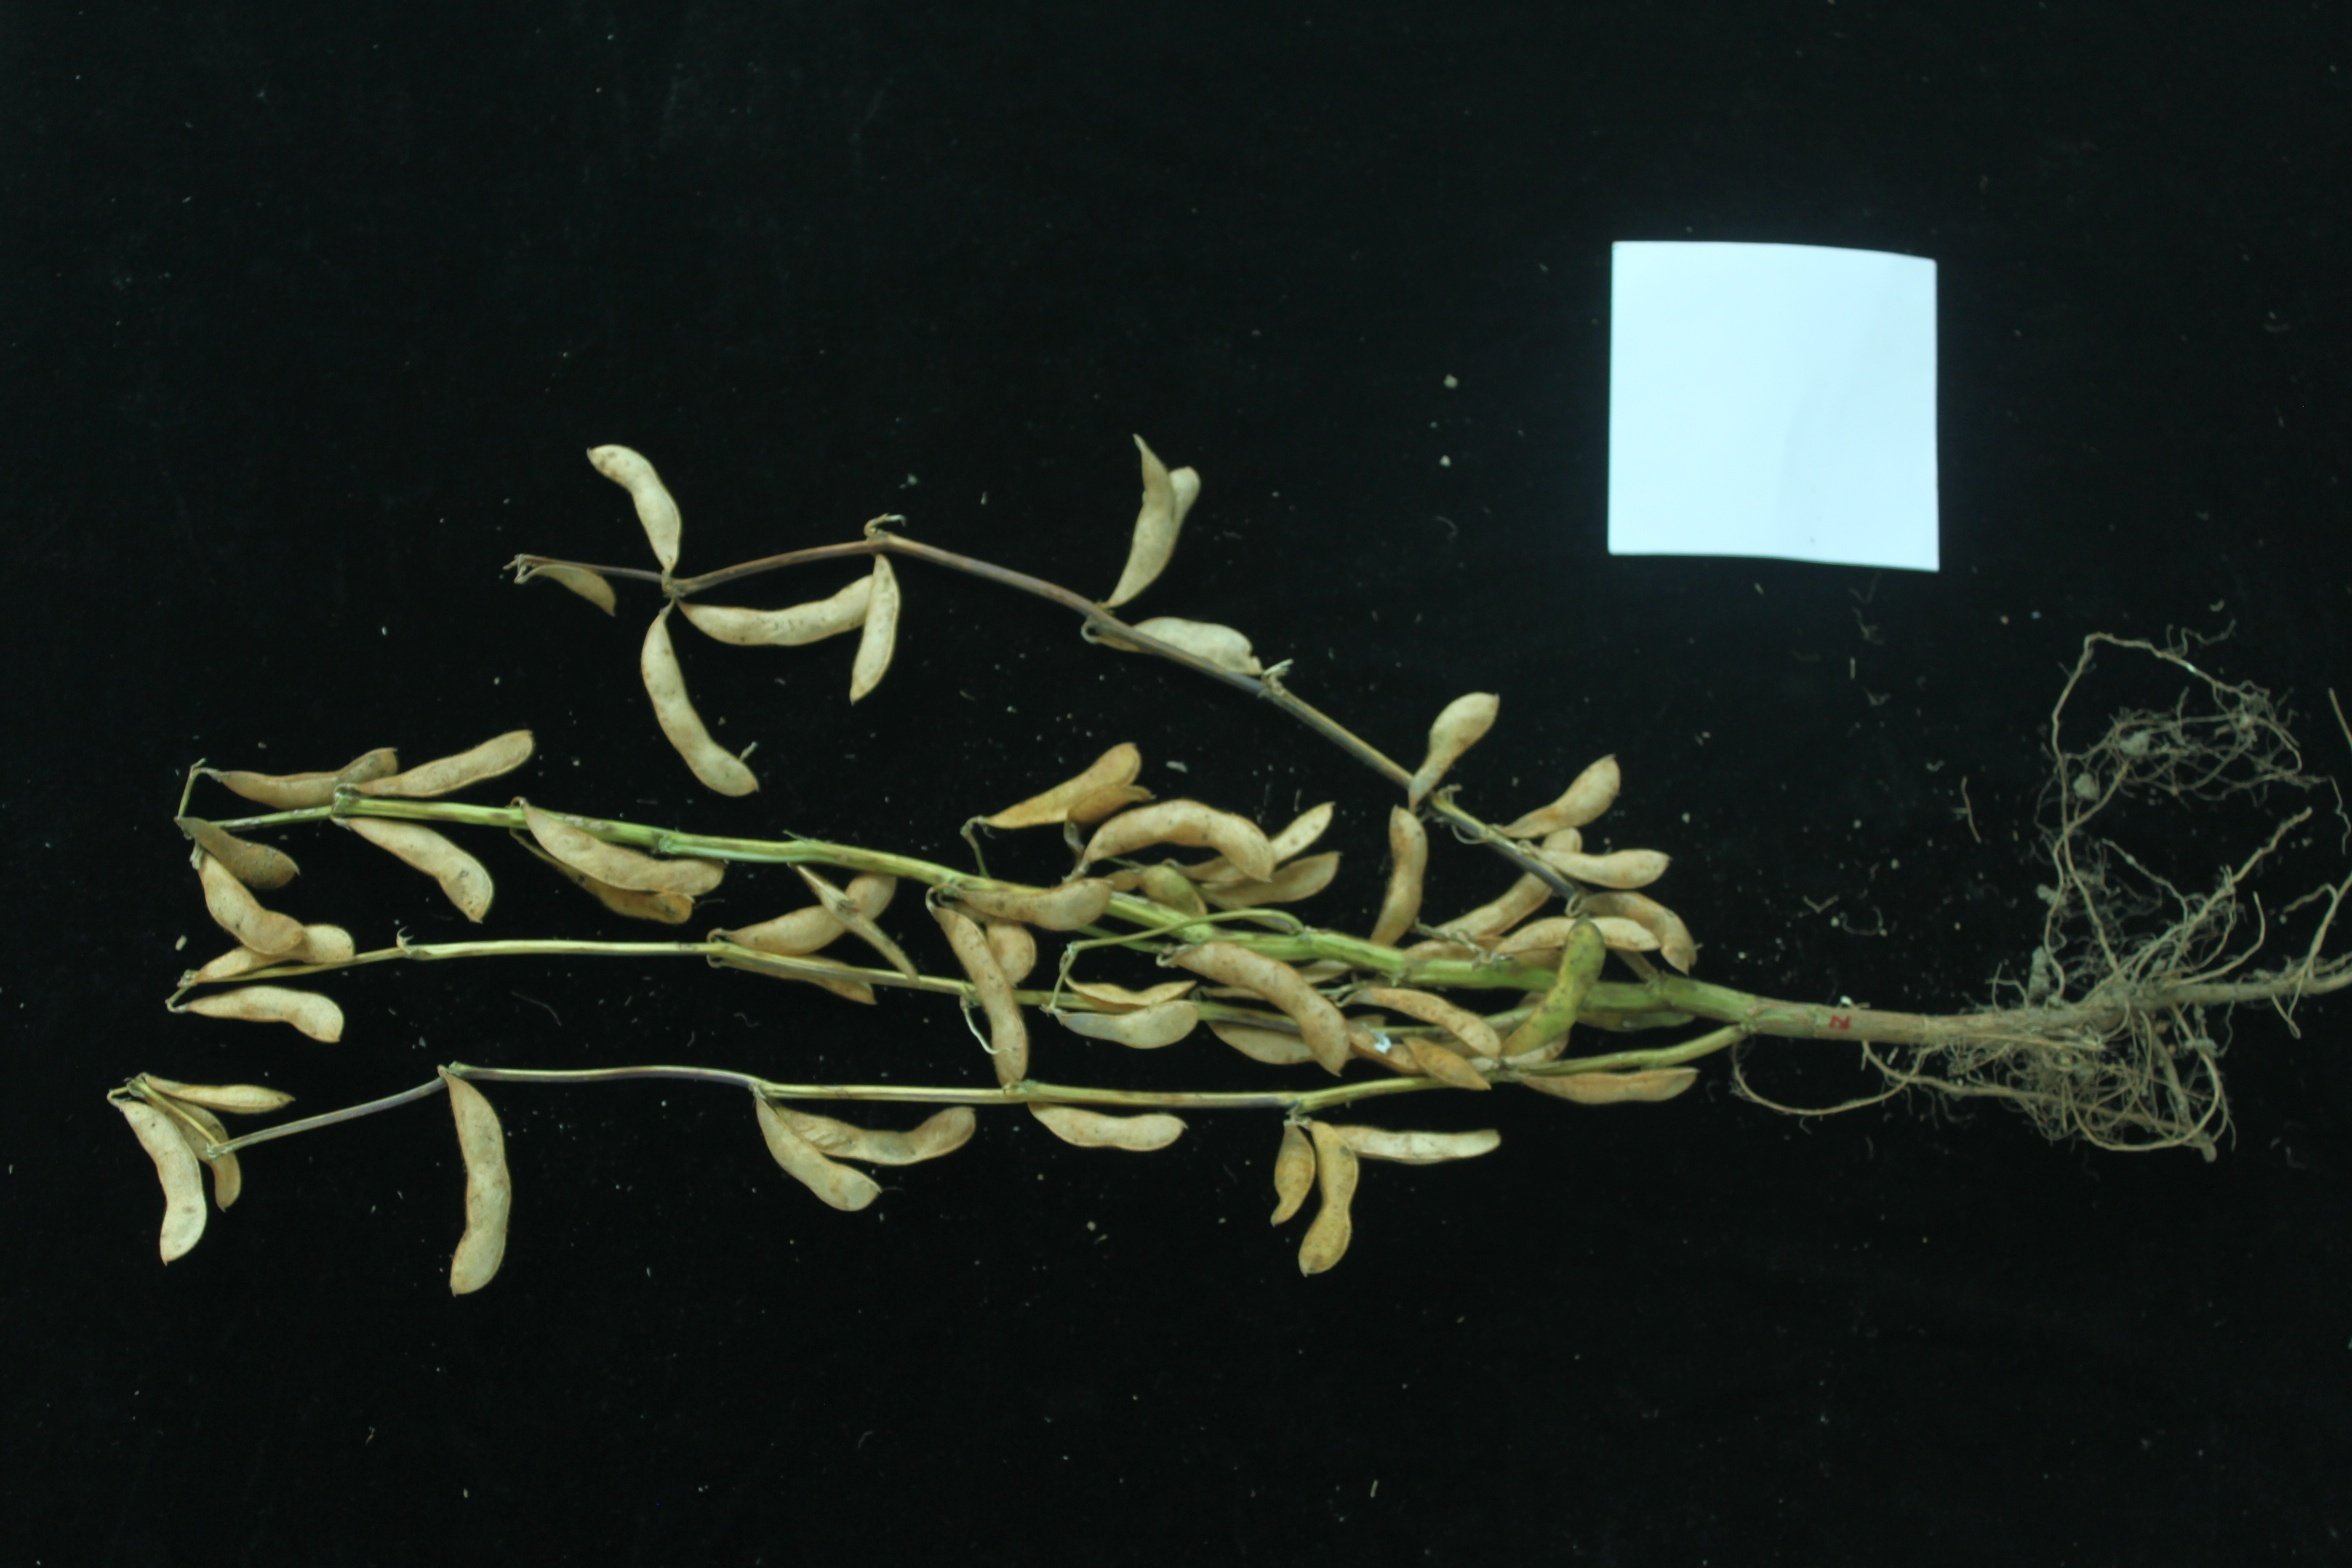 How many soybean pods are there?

55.